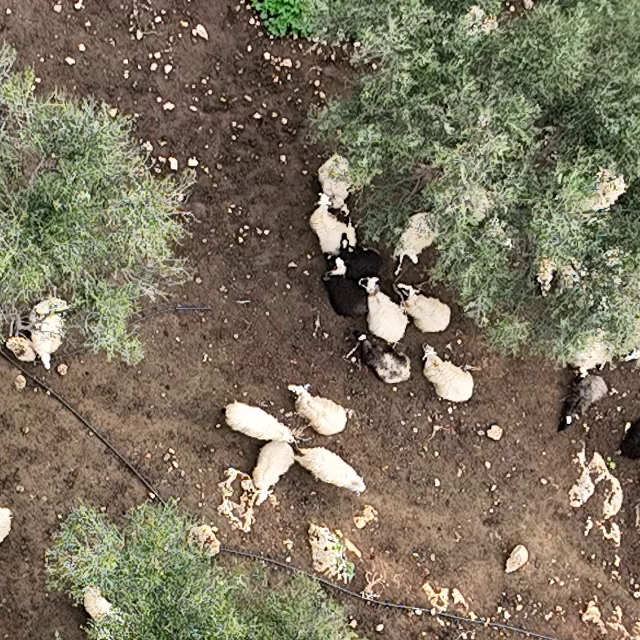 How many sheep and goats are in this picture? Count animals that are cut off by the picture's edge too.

19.